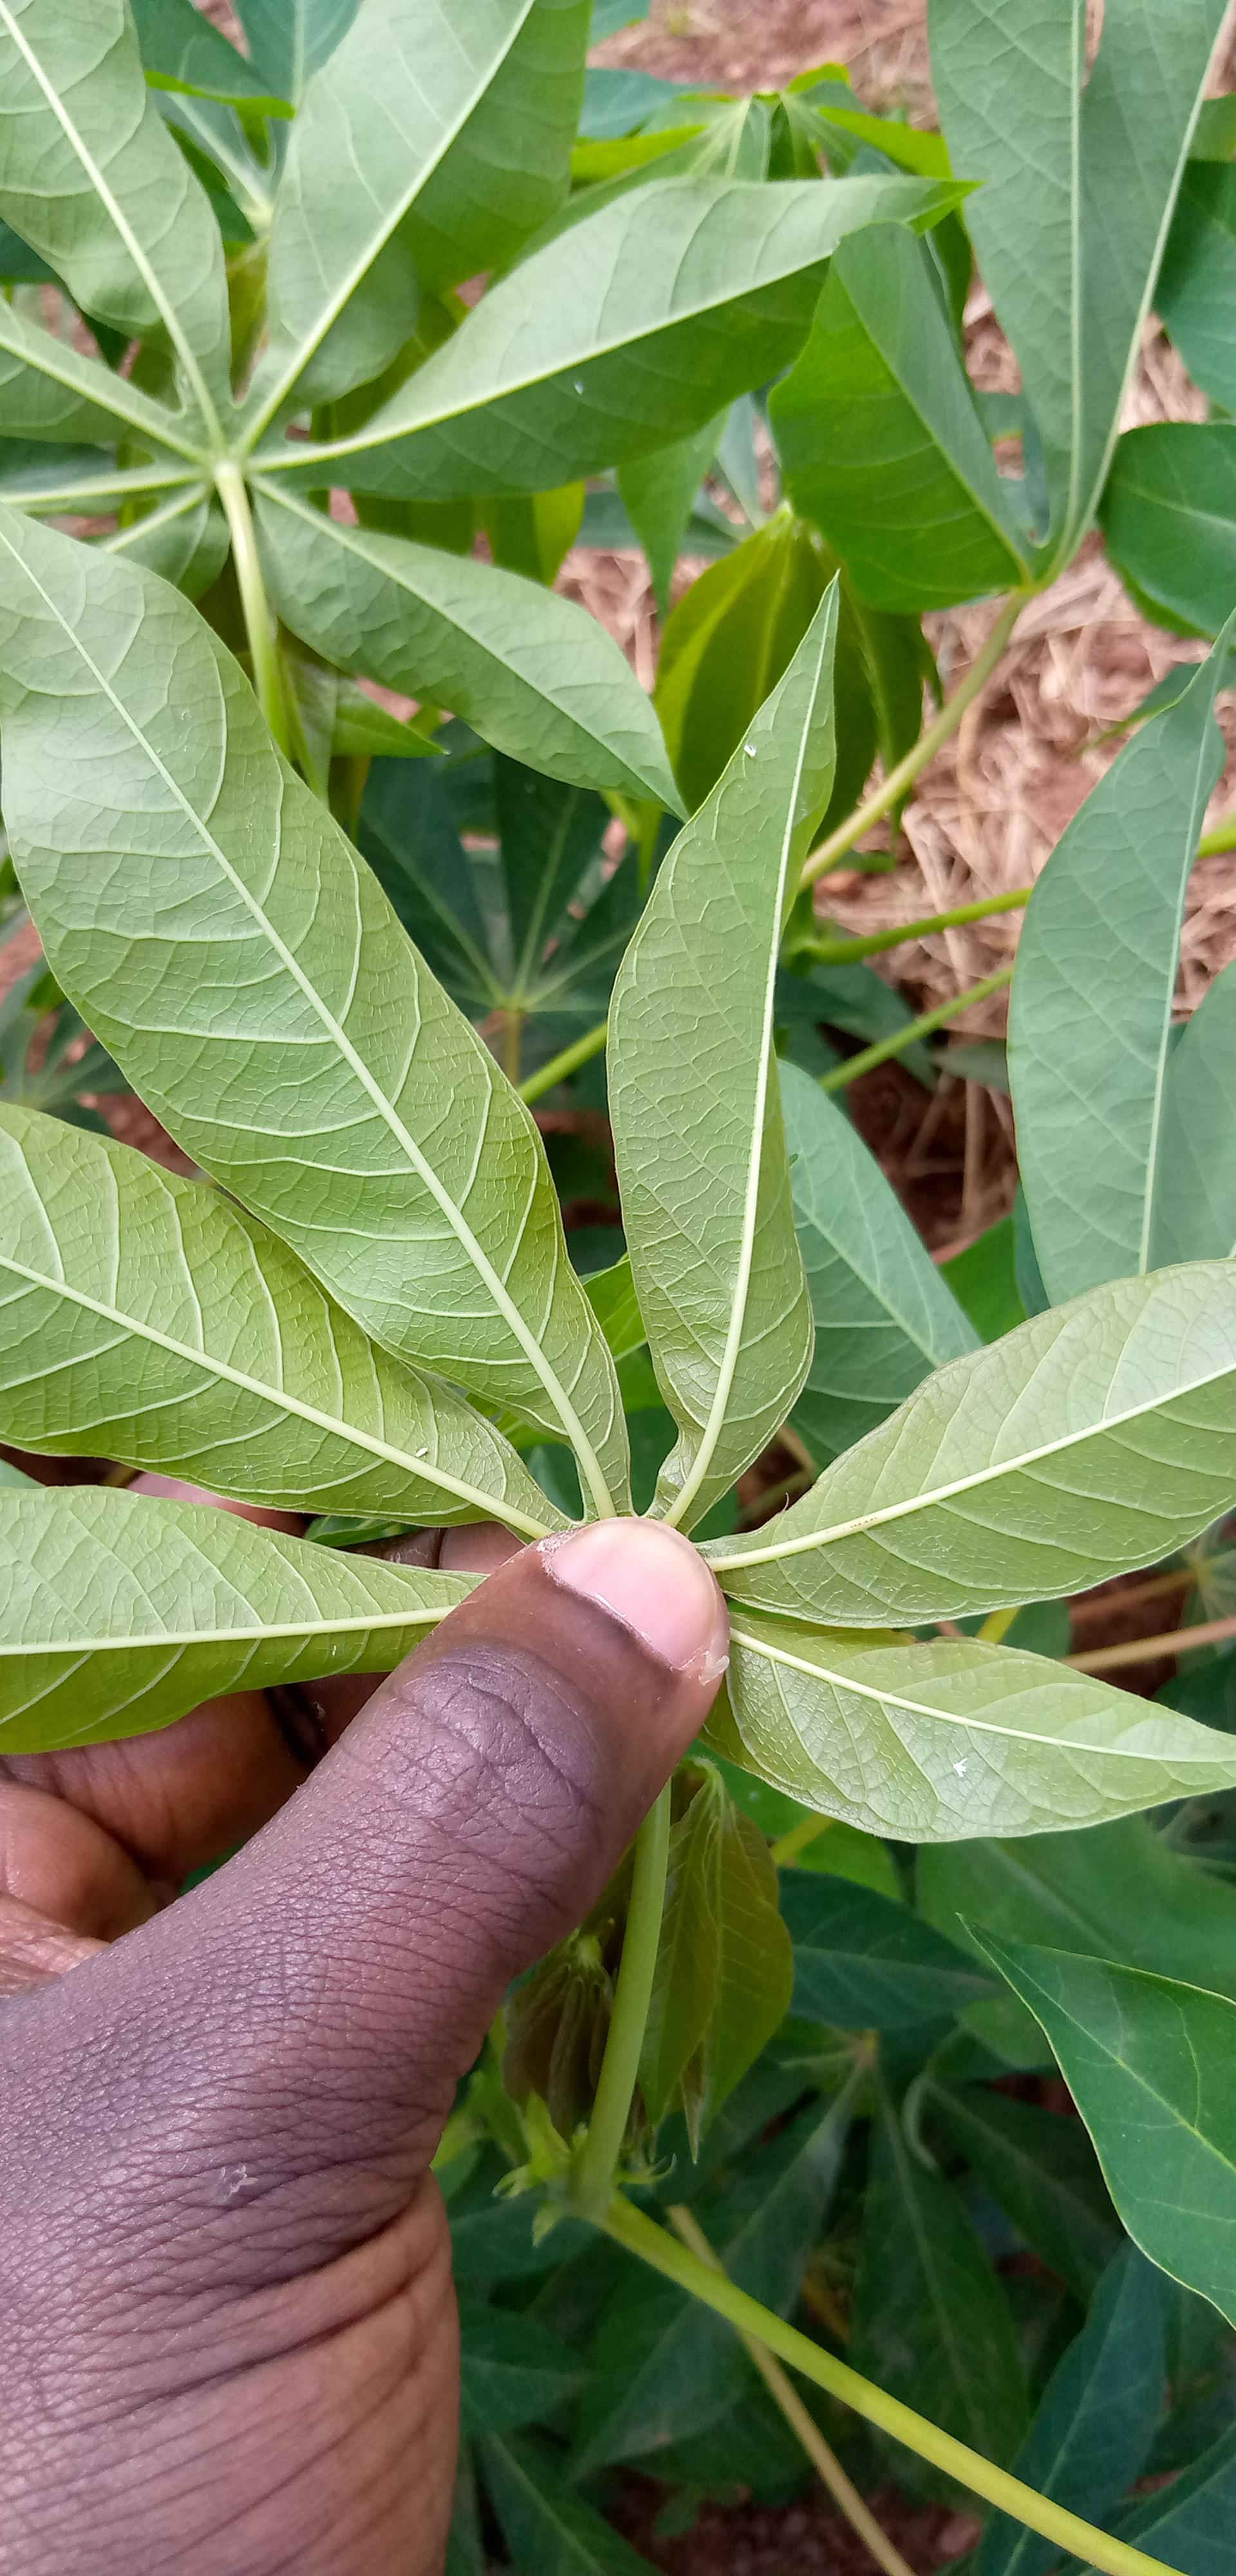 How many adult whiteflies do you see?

3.